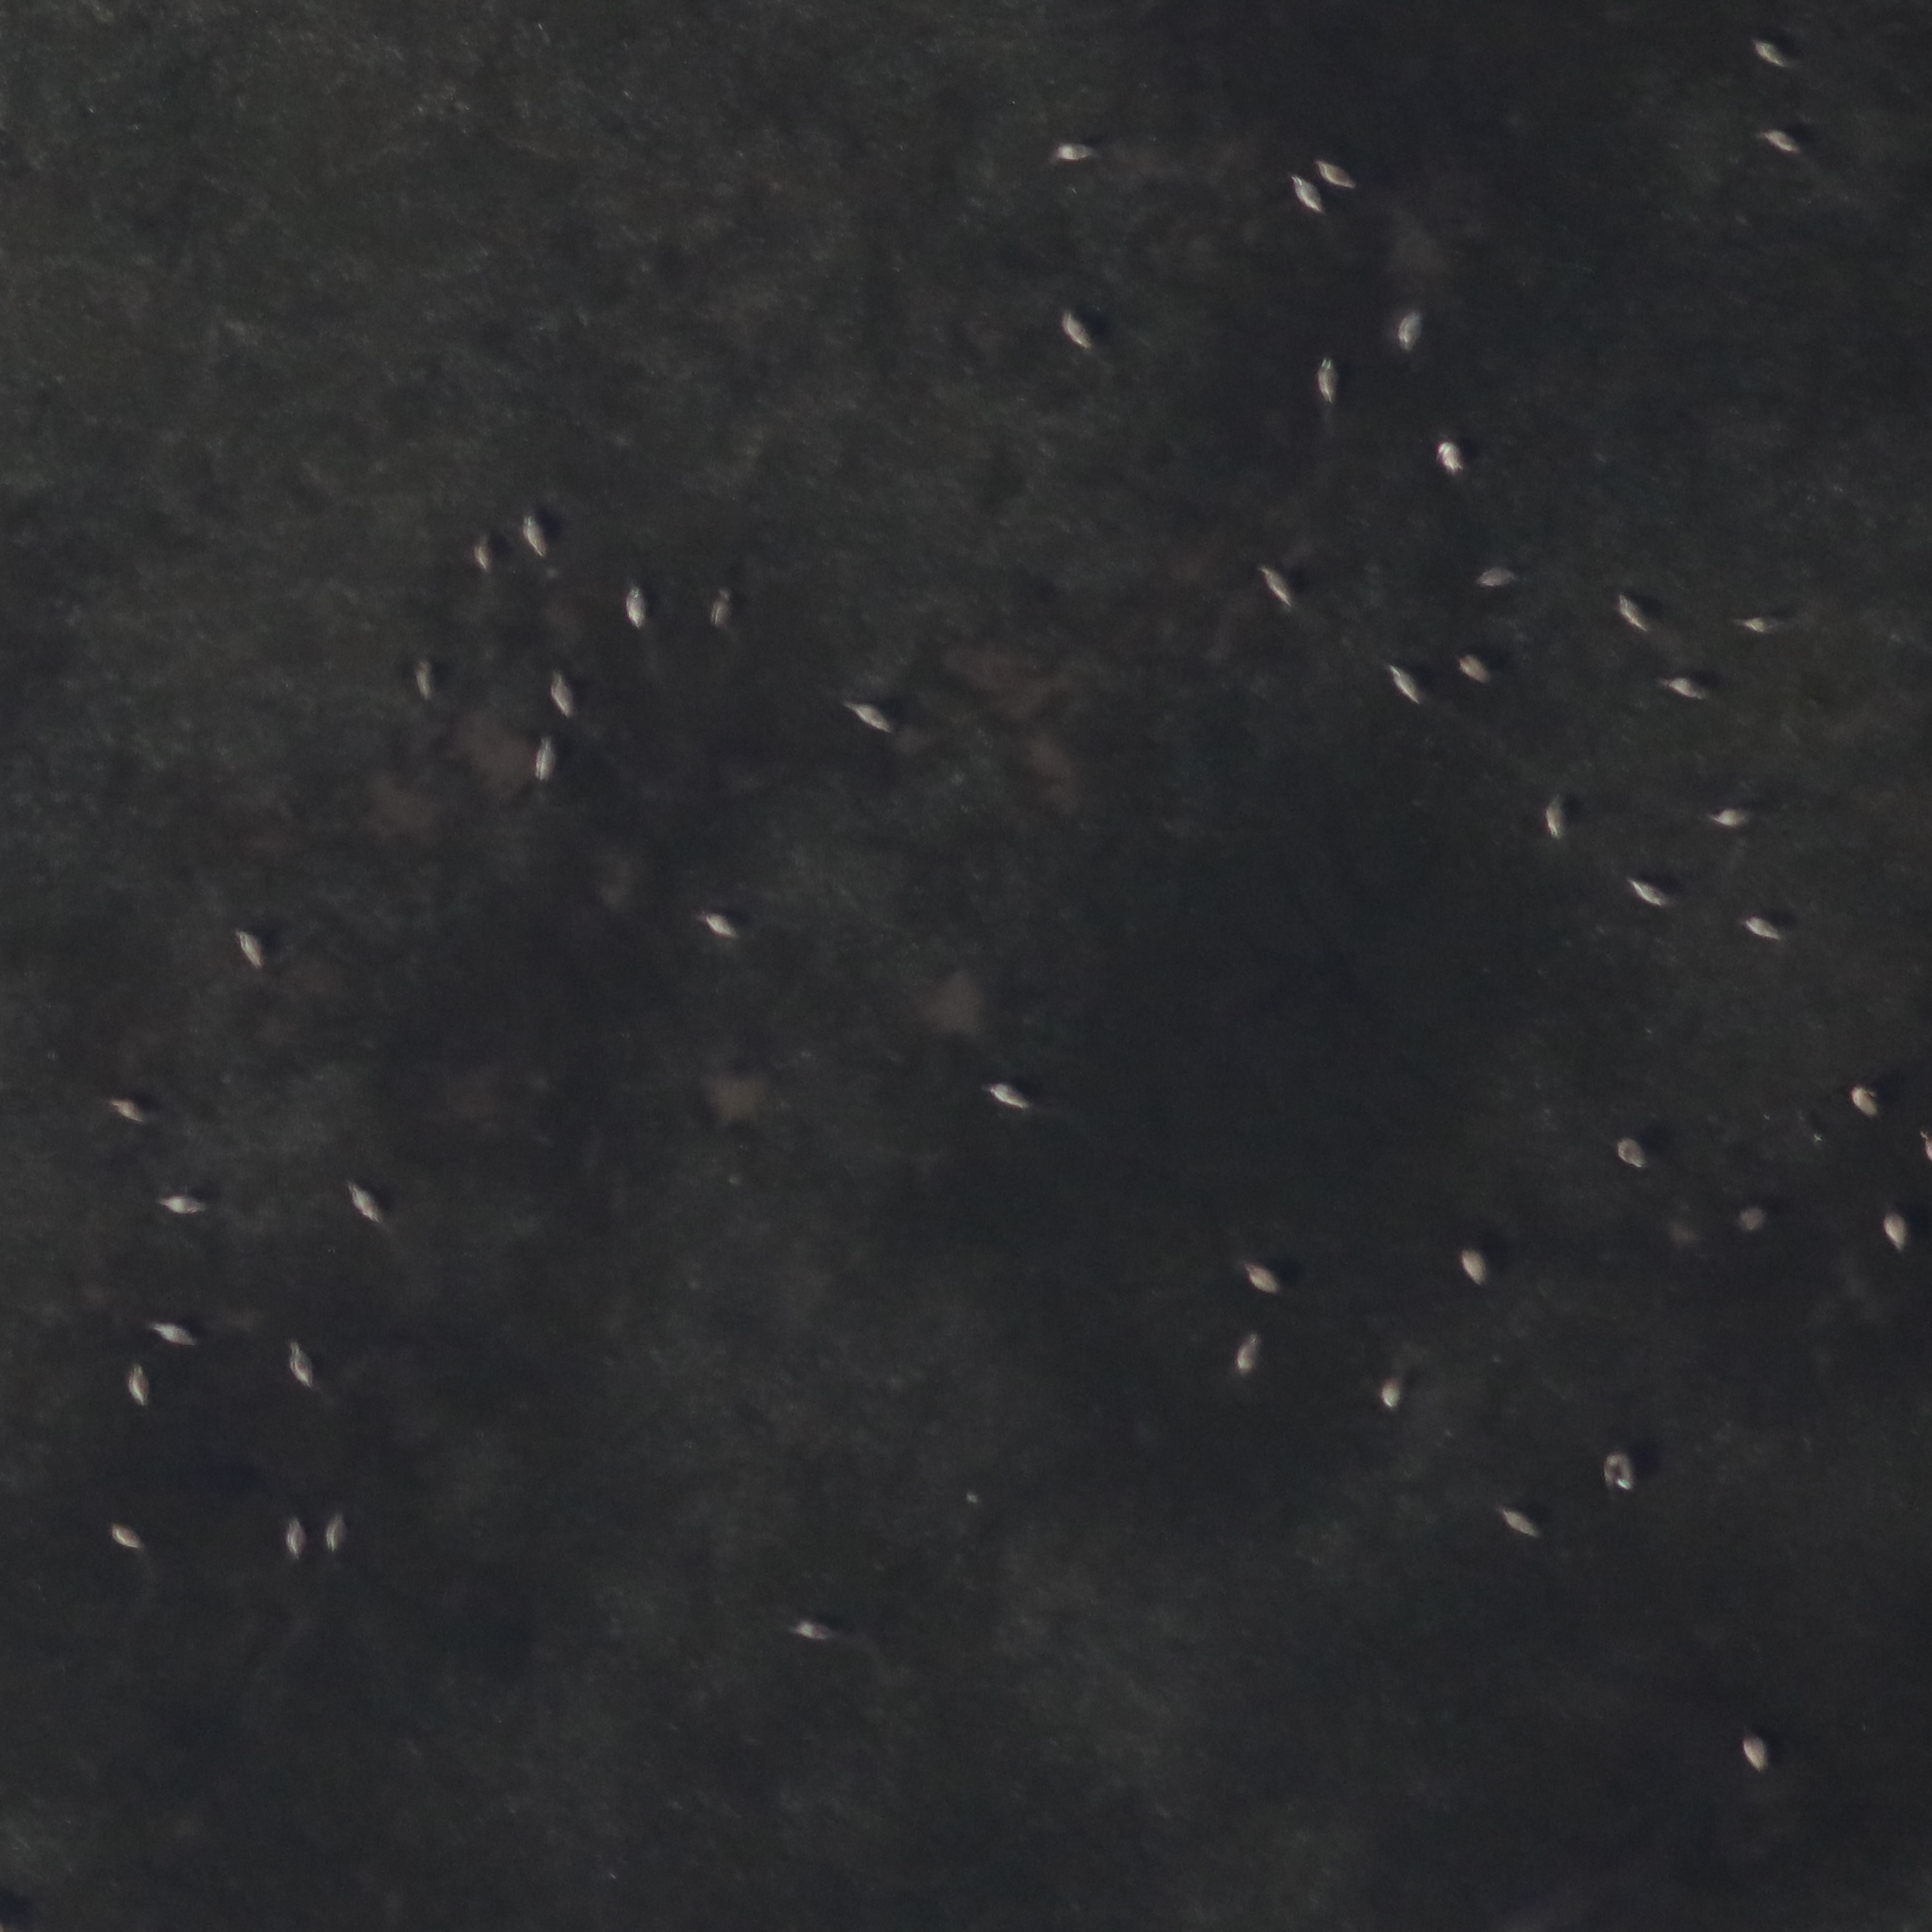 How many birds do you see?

51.